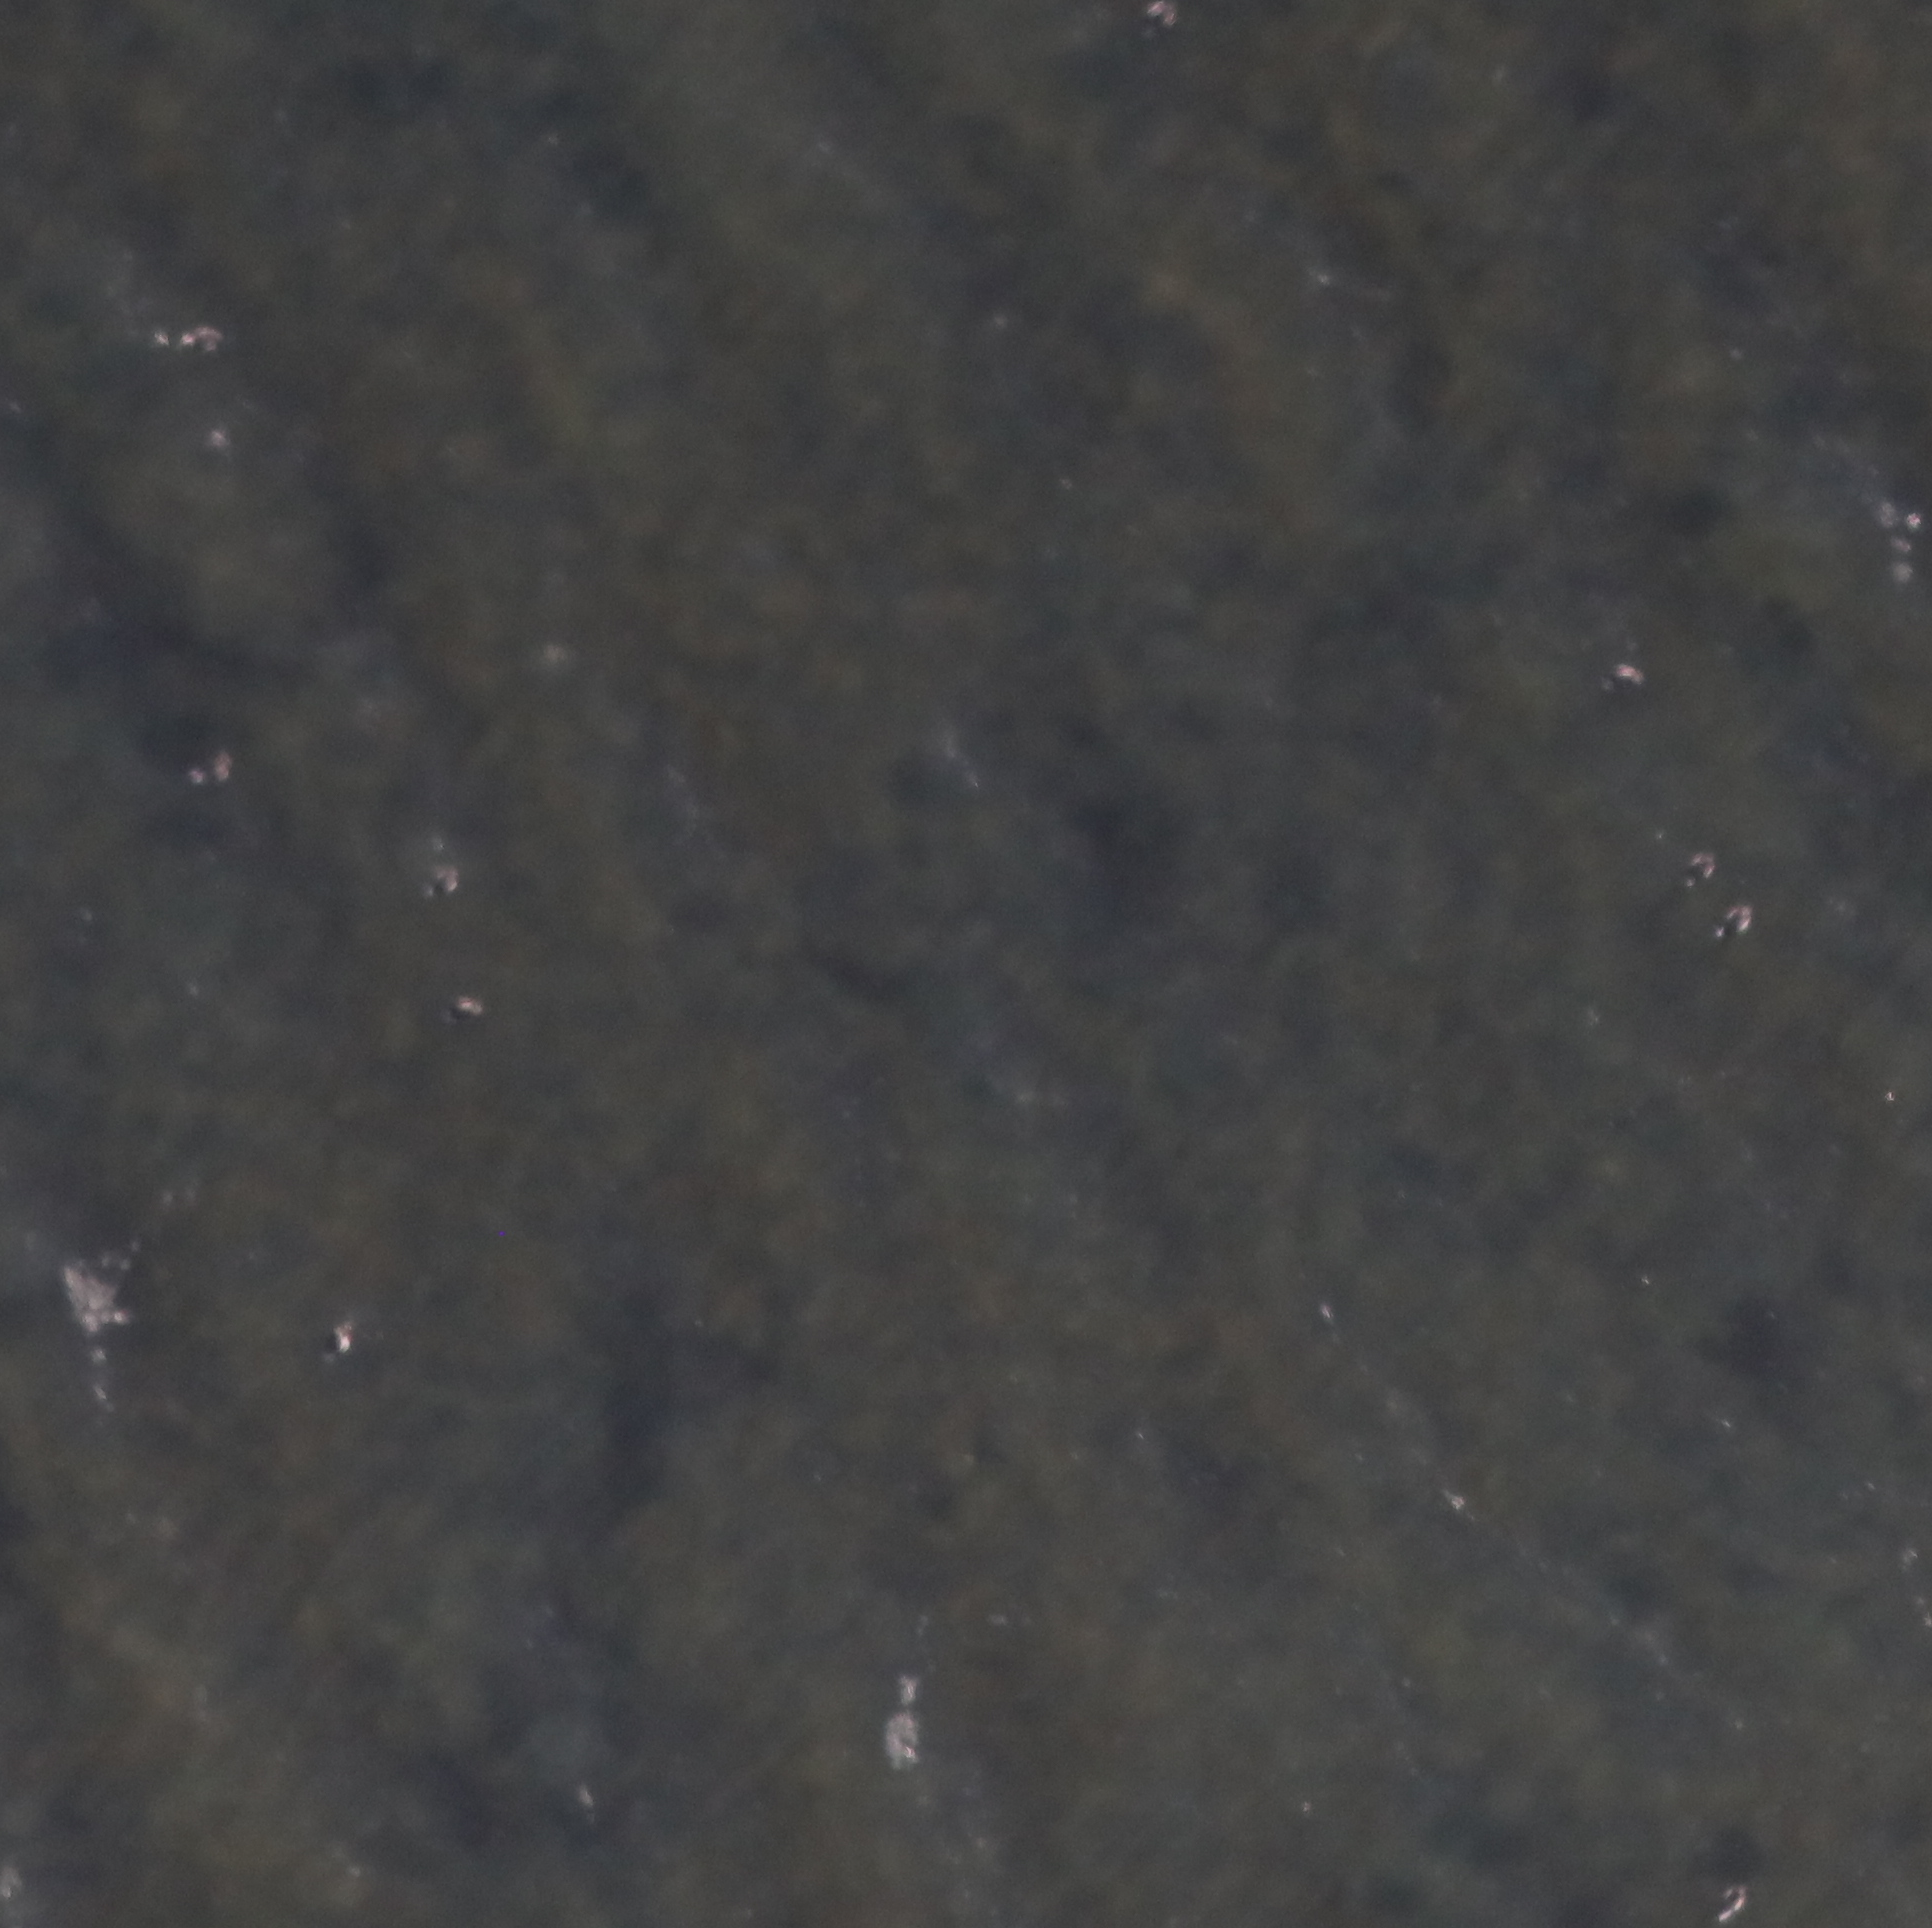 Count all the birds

10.